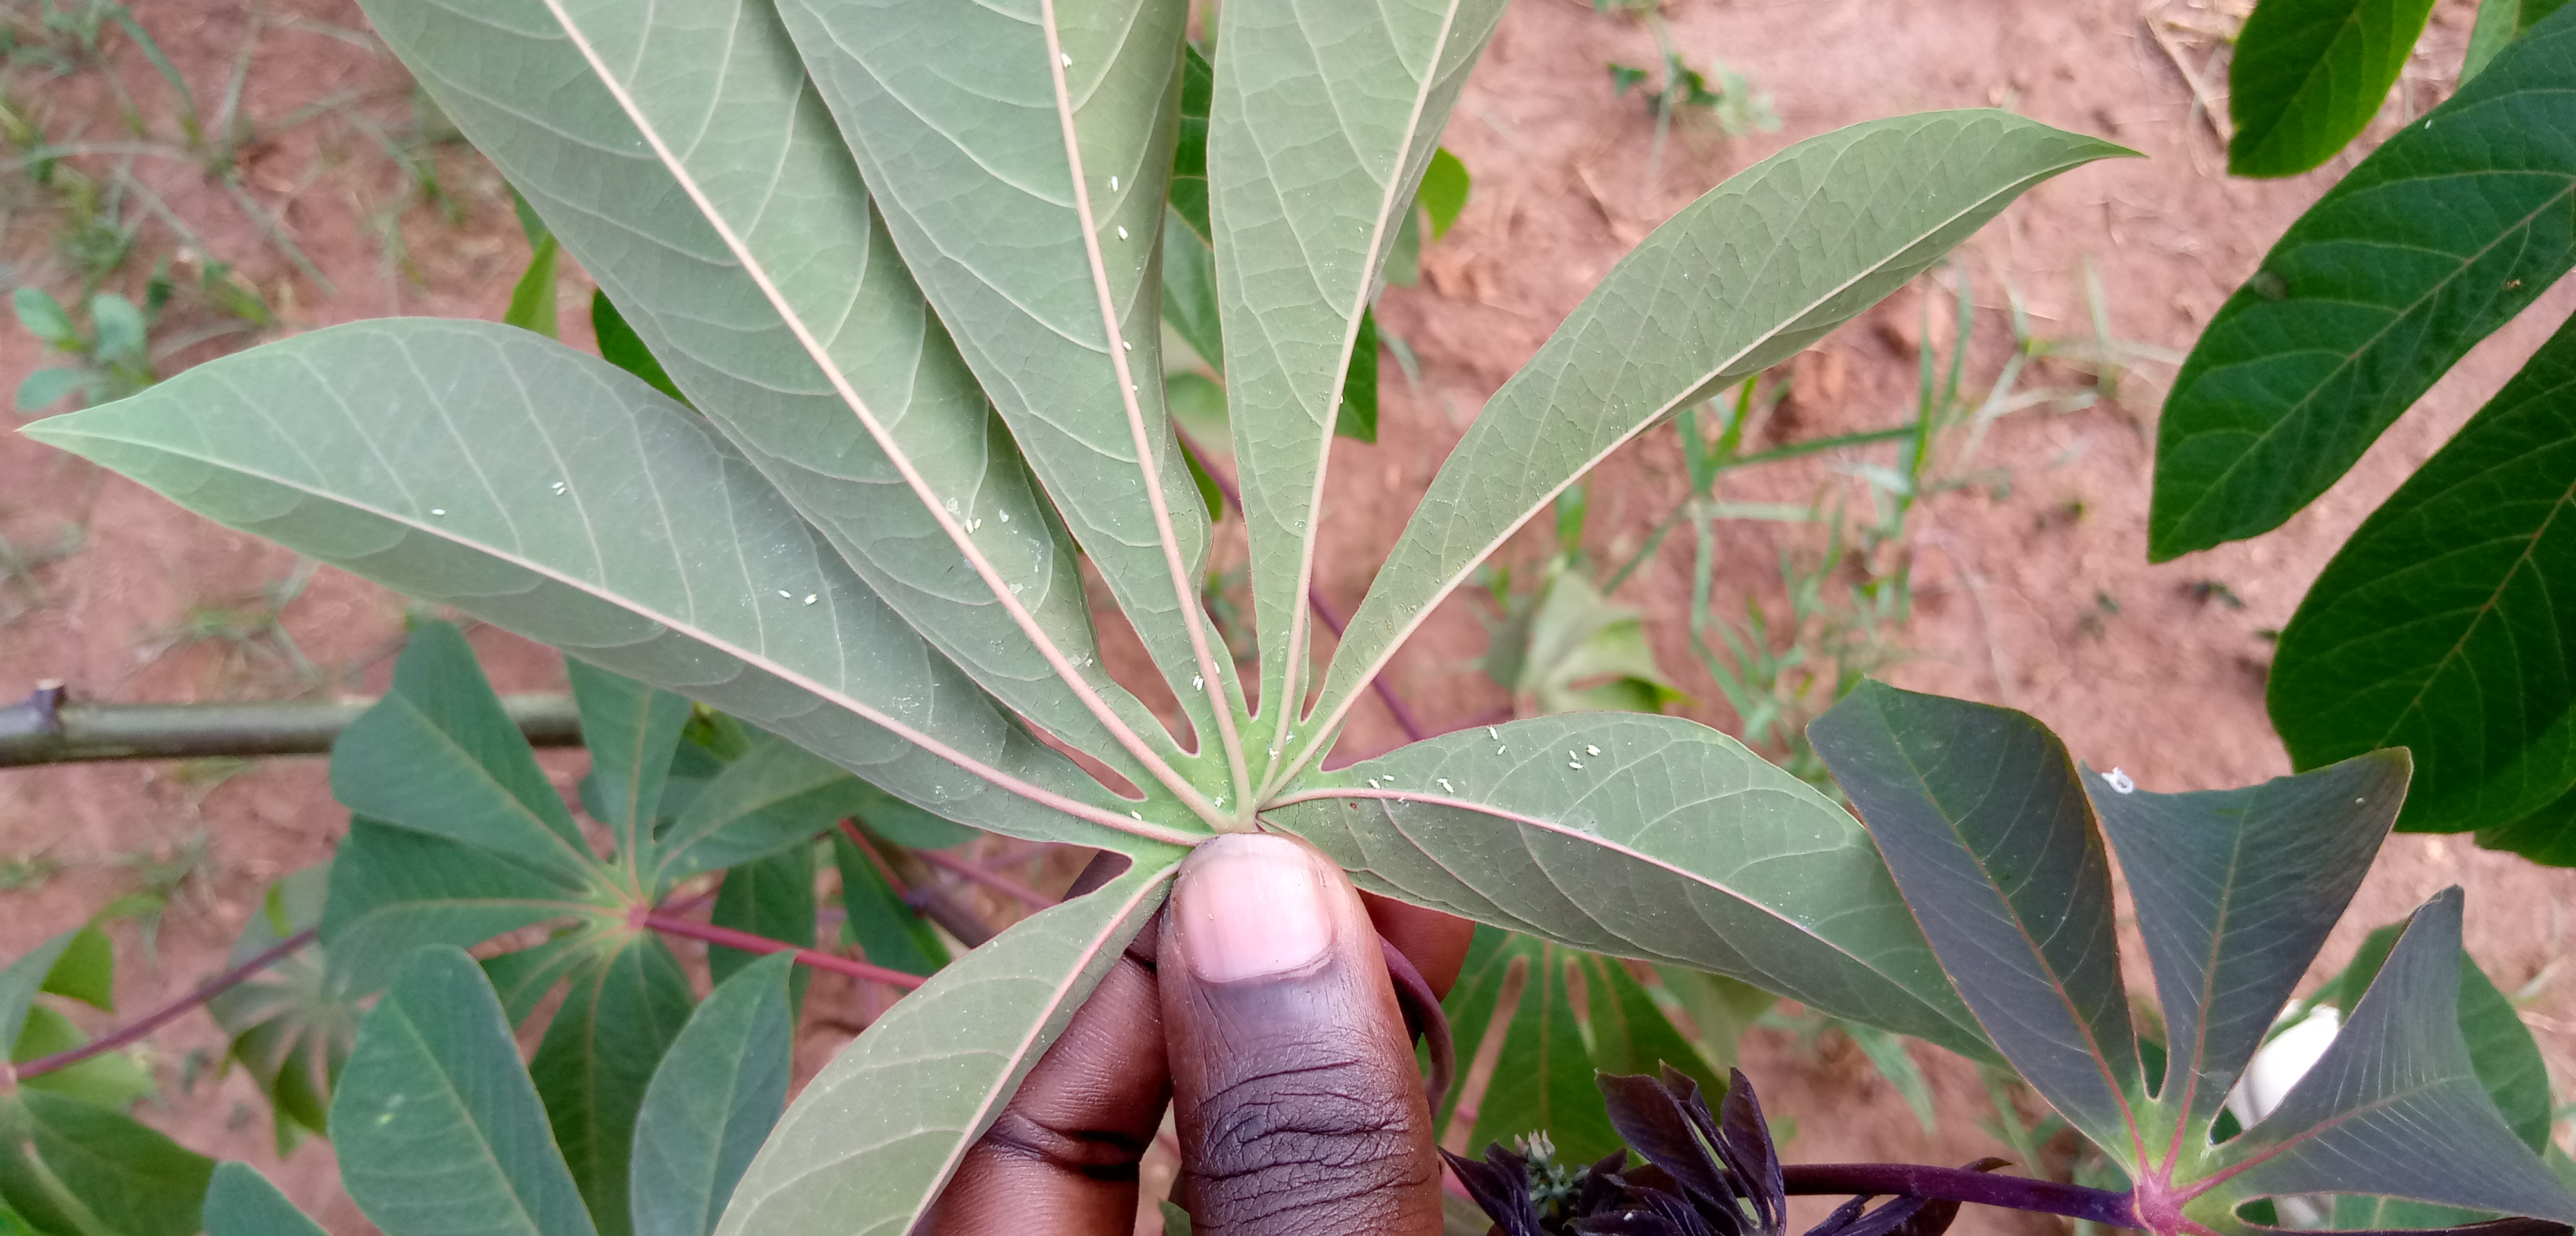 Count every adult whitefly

26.